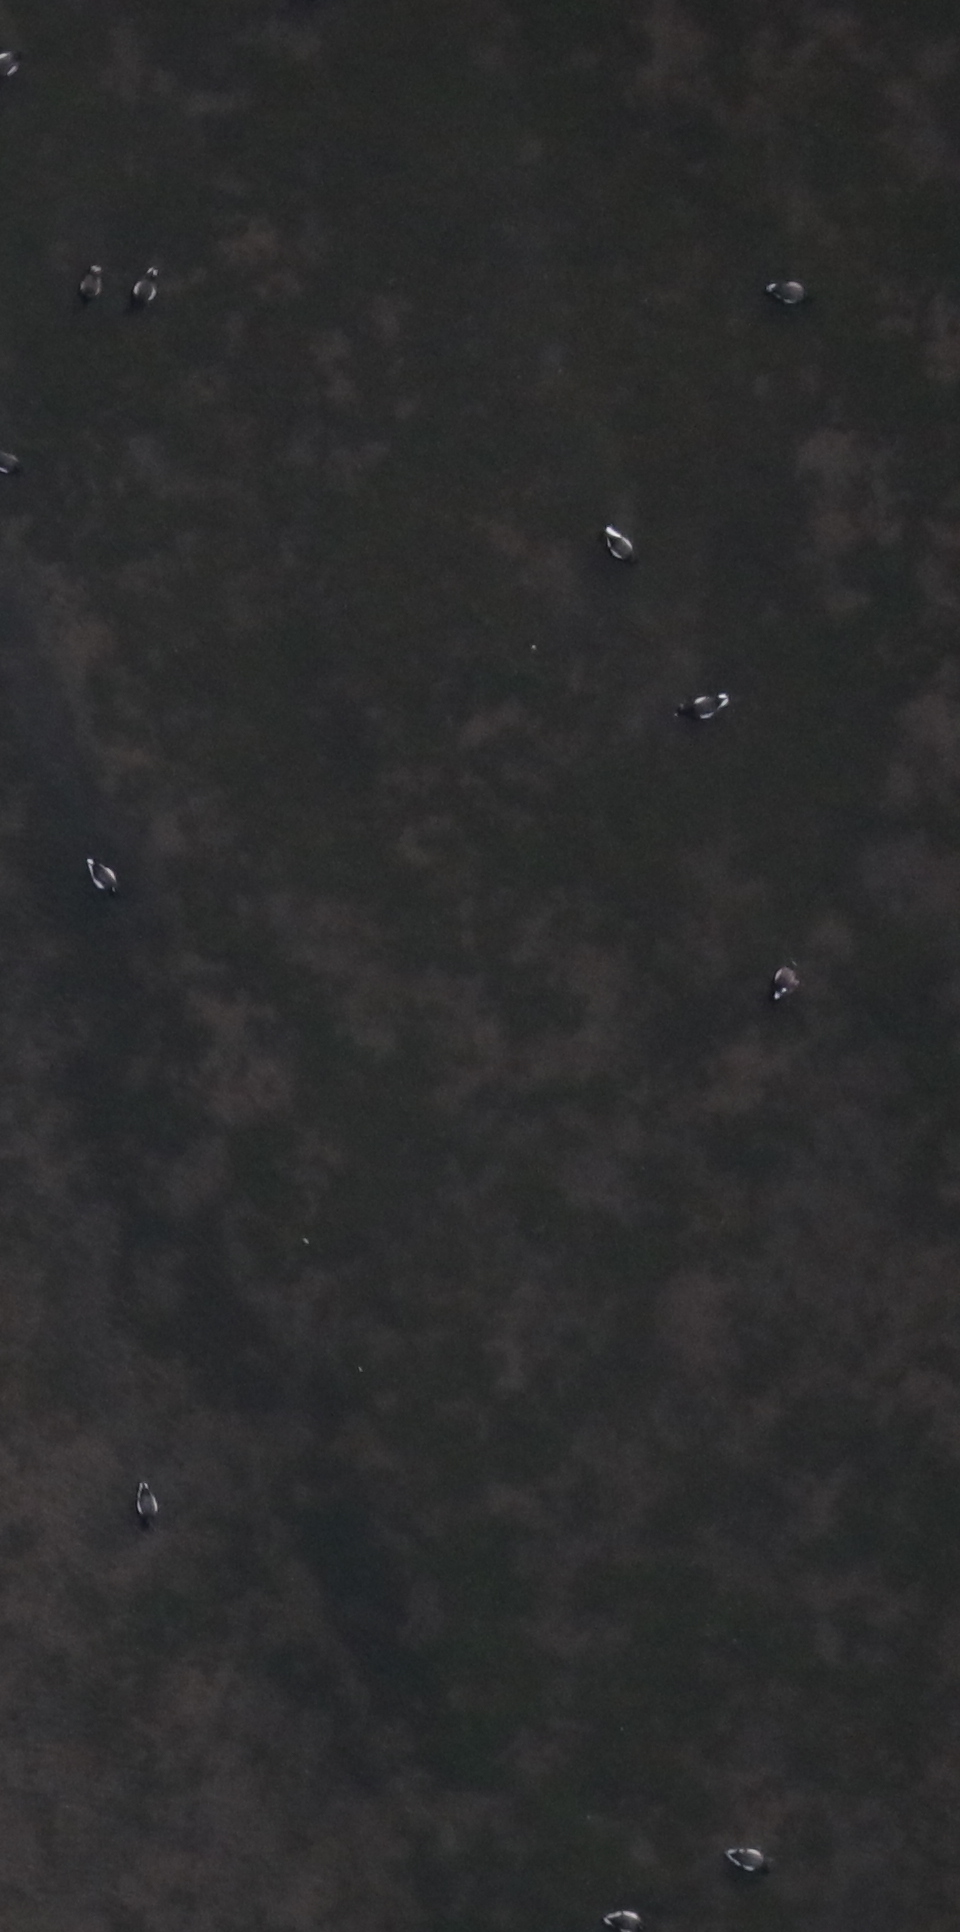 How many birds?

12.